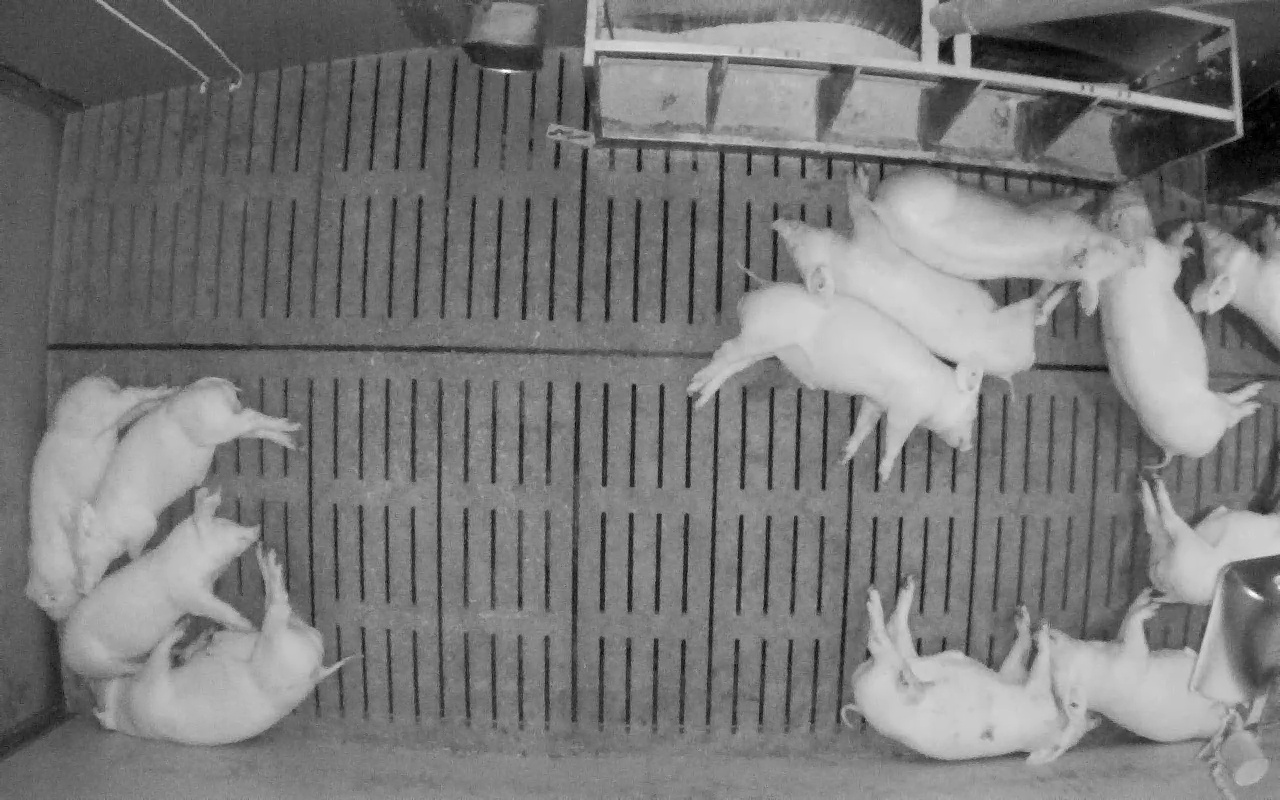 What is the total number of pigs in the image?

12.